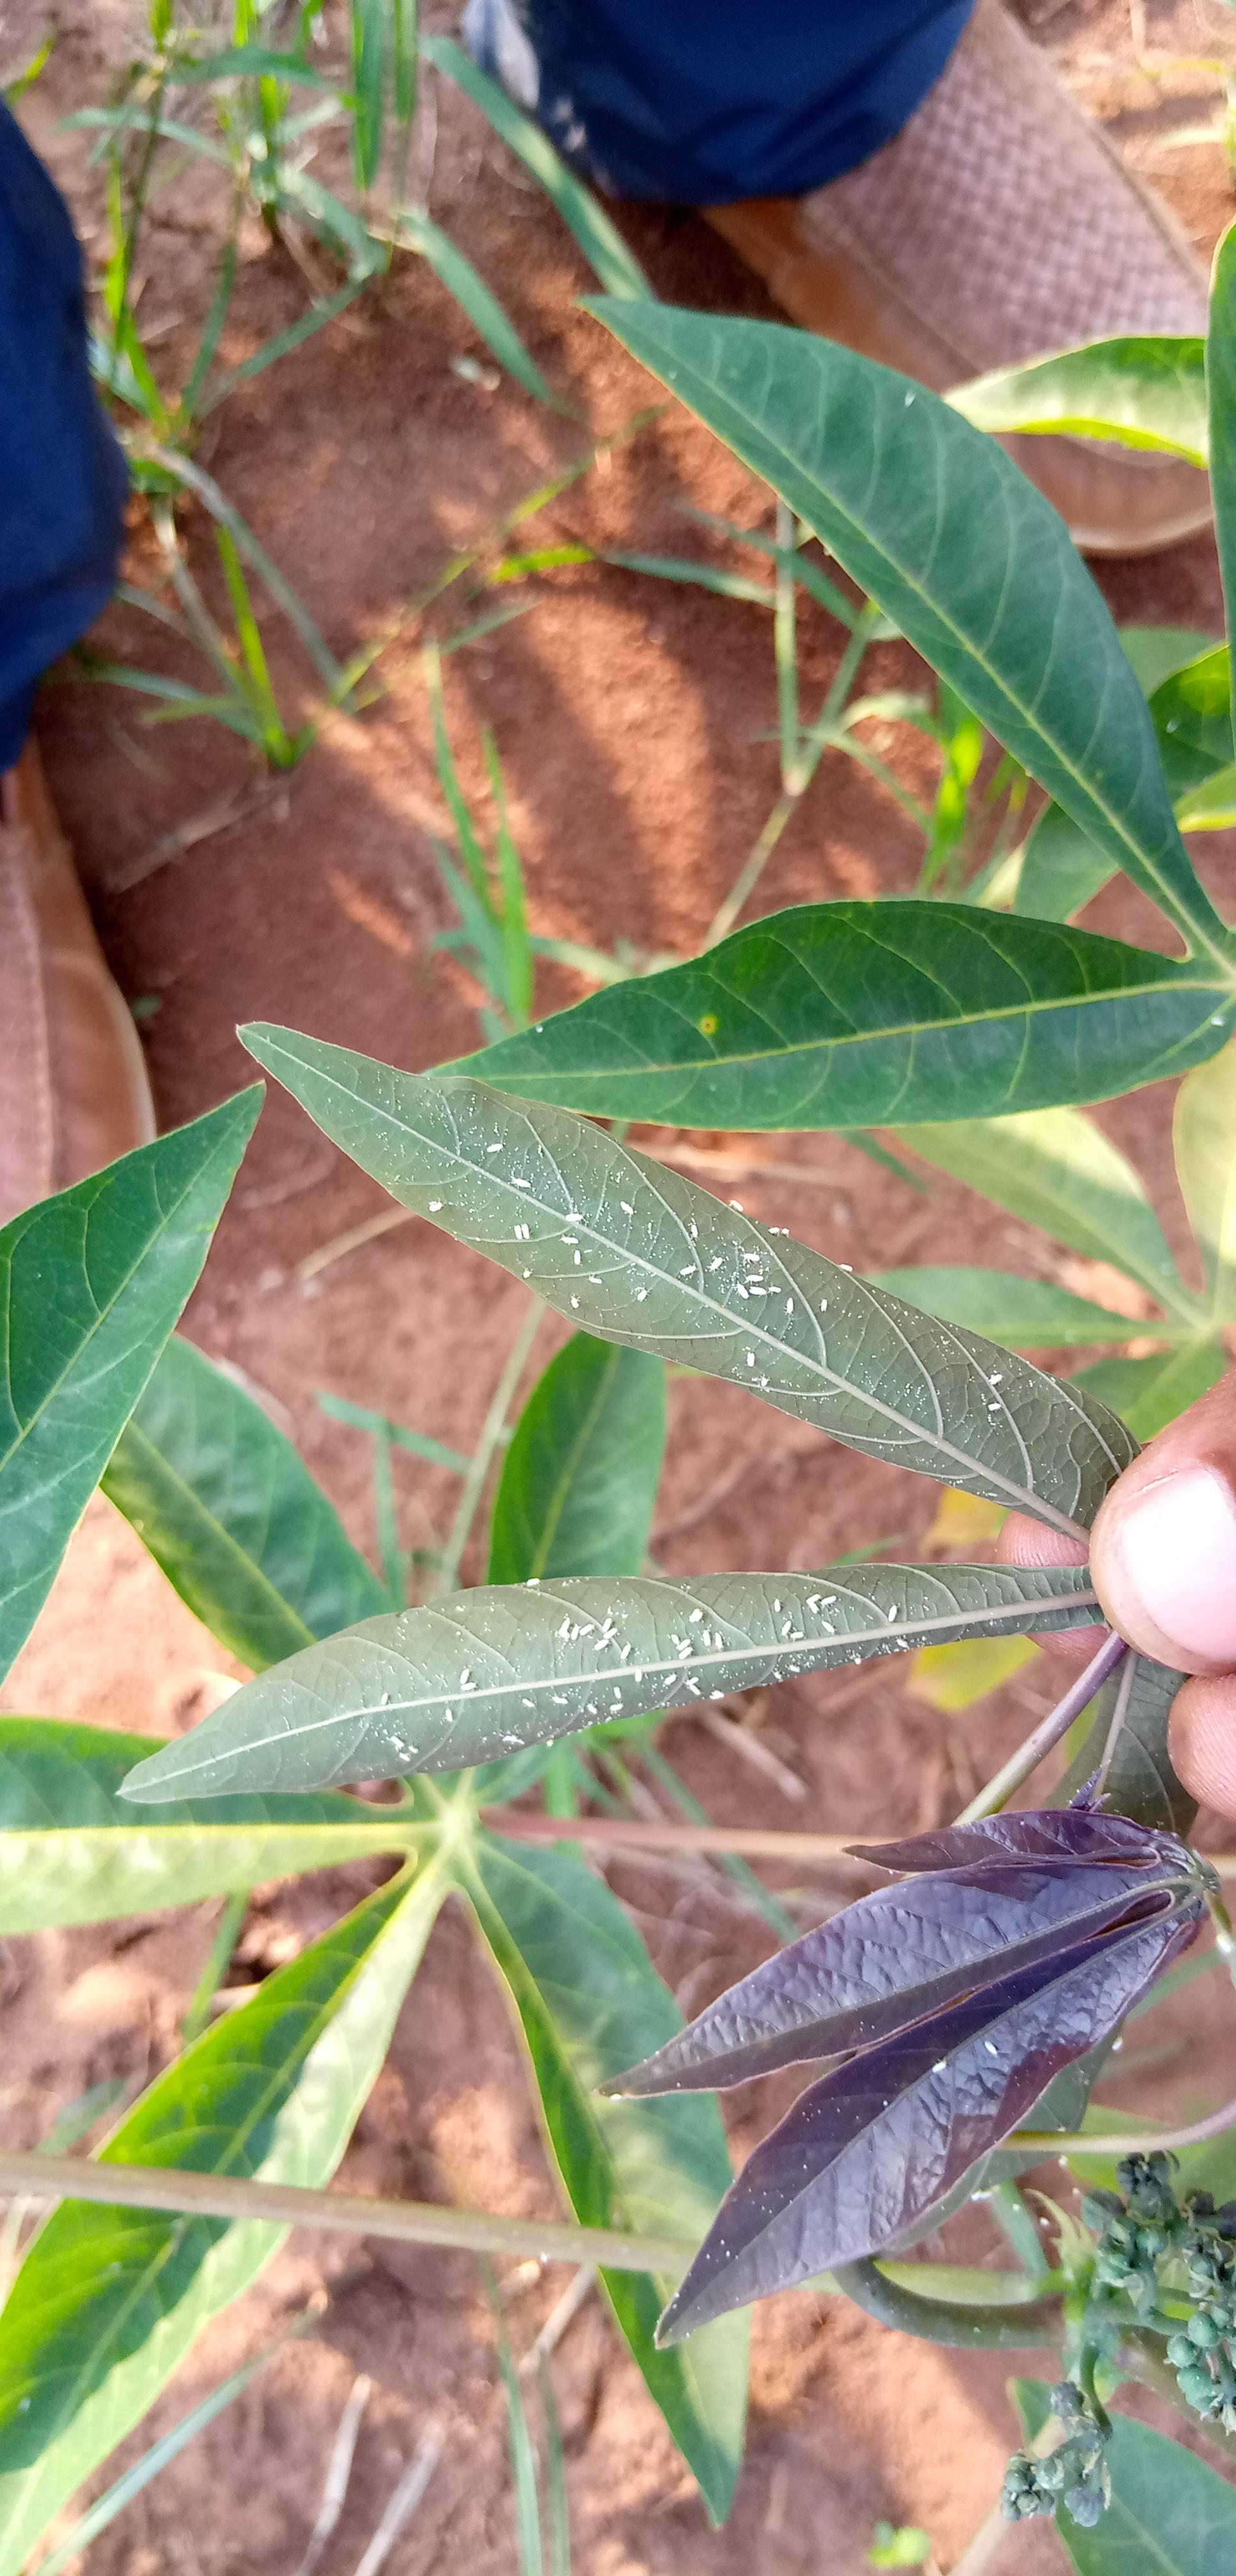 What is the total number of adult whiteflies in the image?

93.